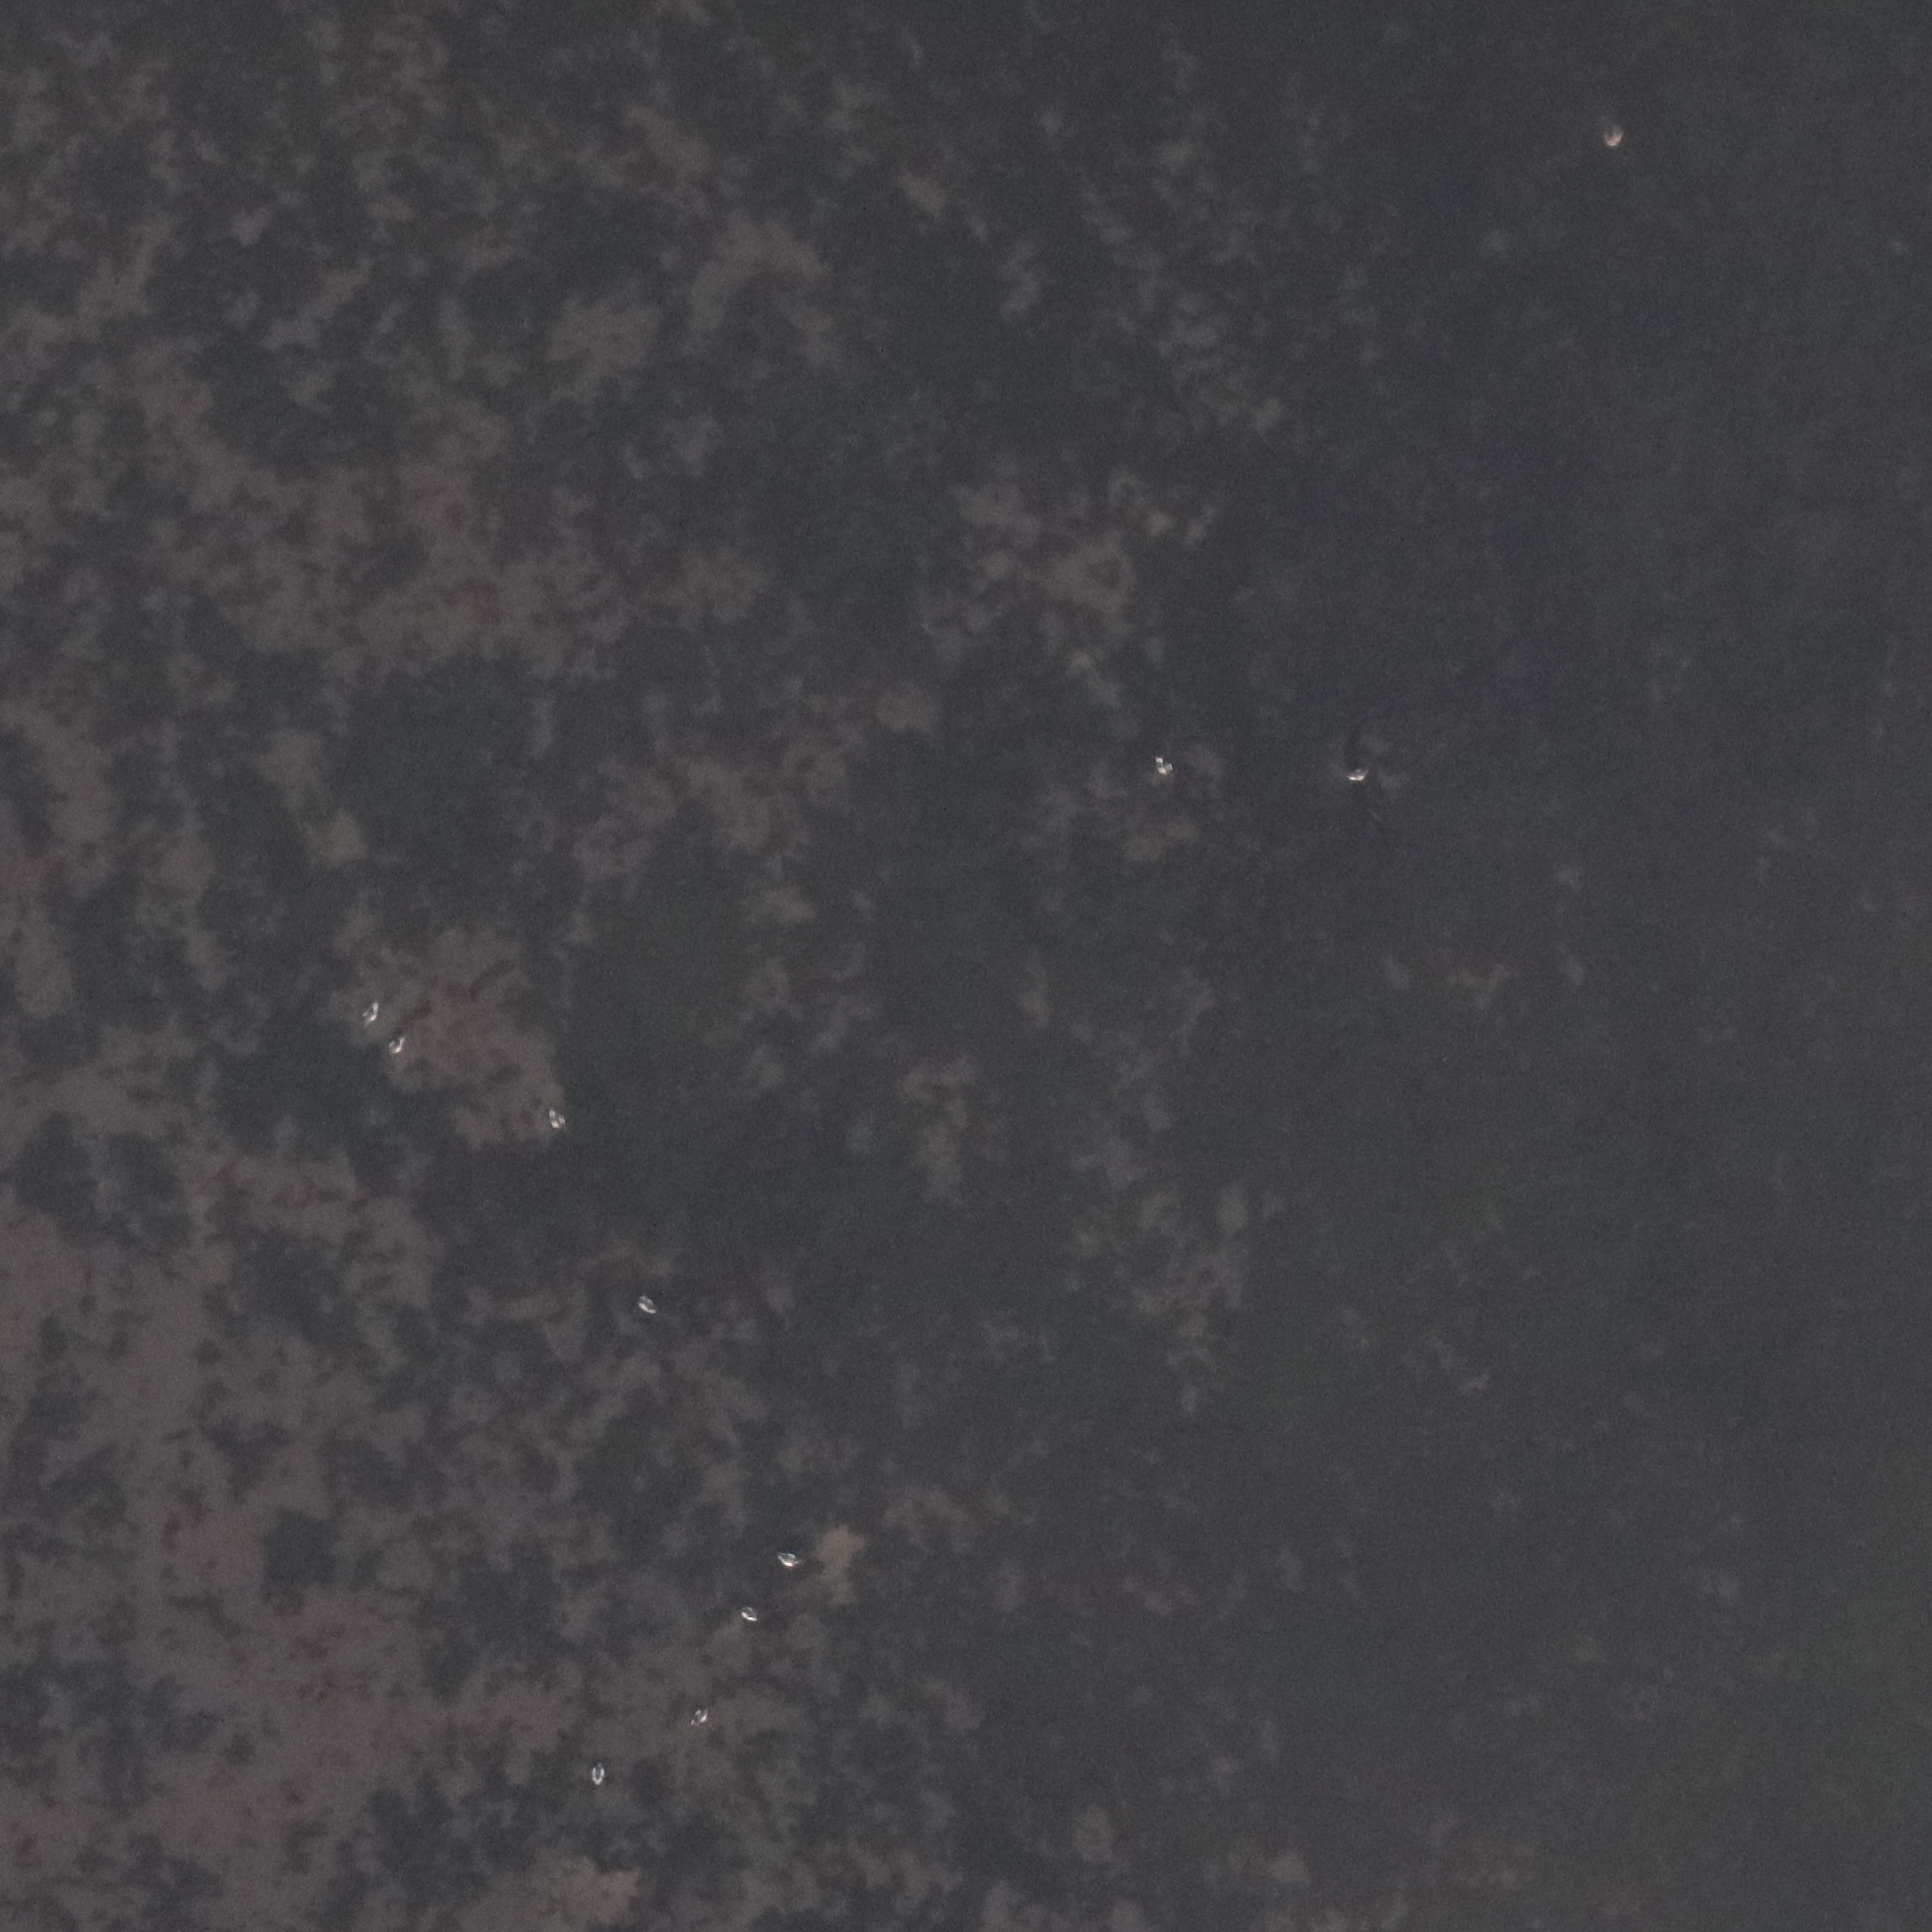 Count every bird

10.